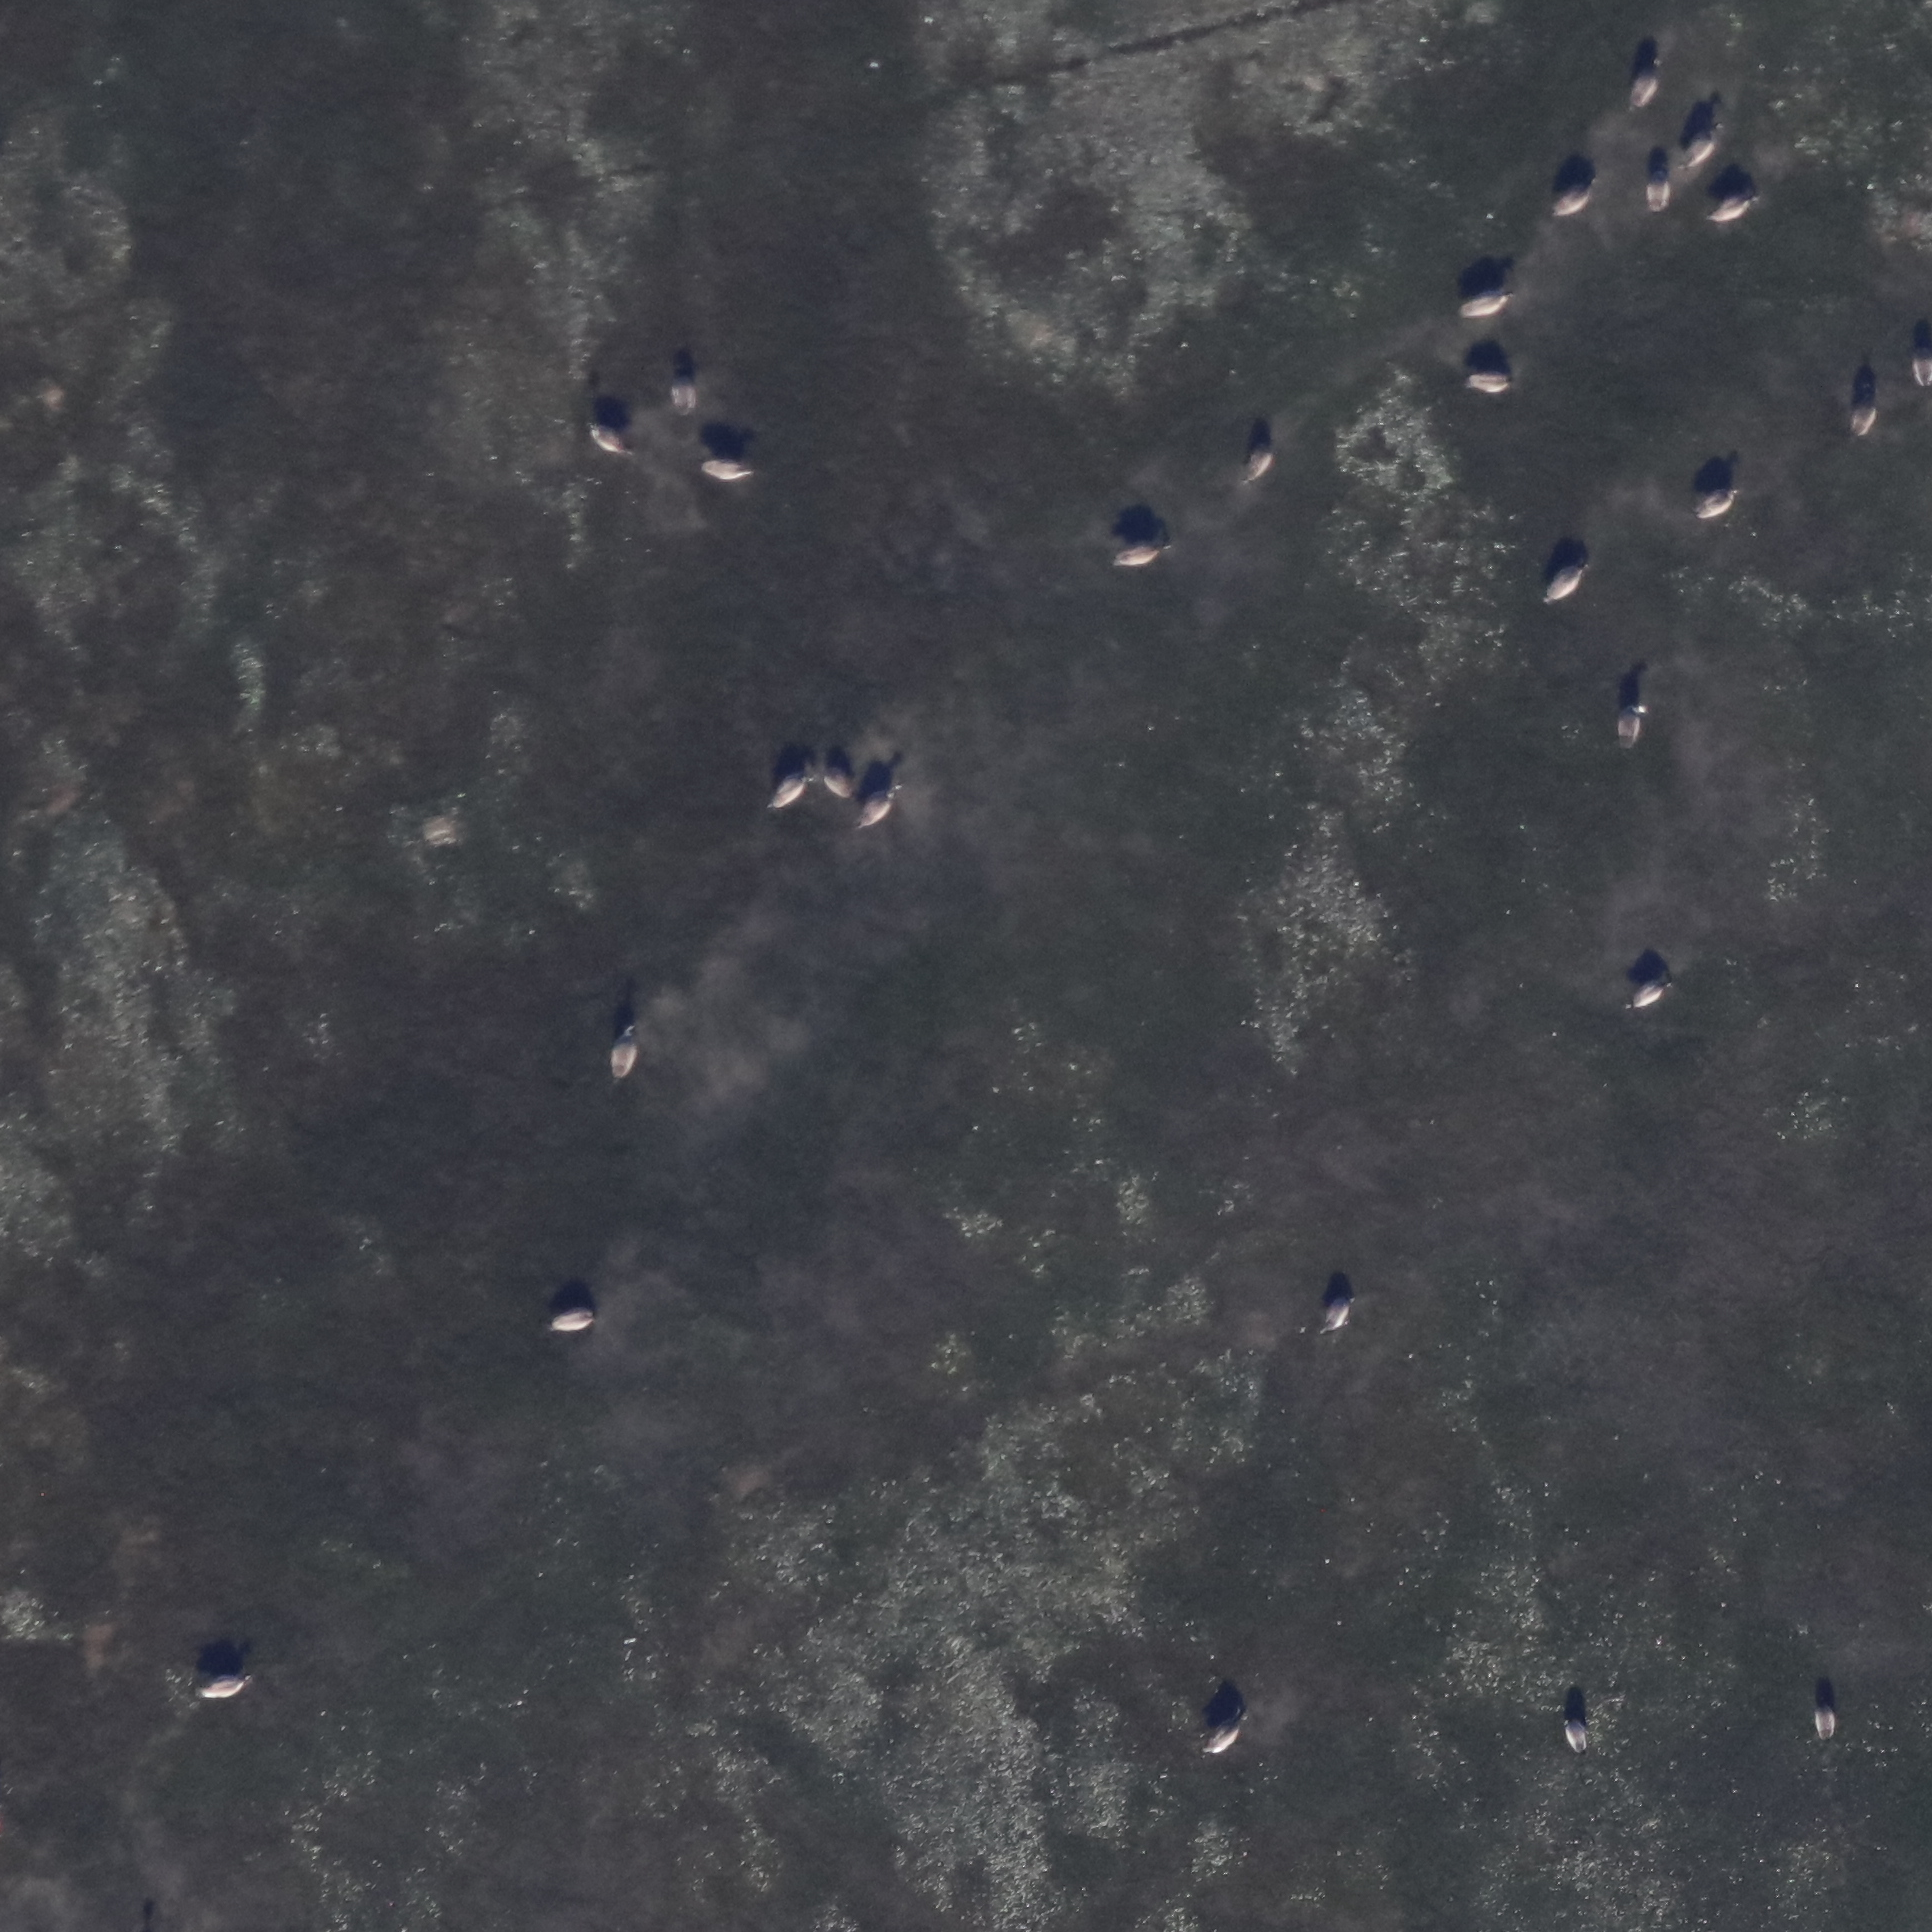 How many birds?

28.